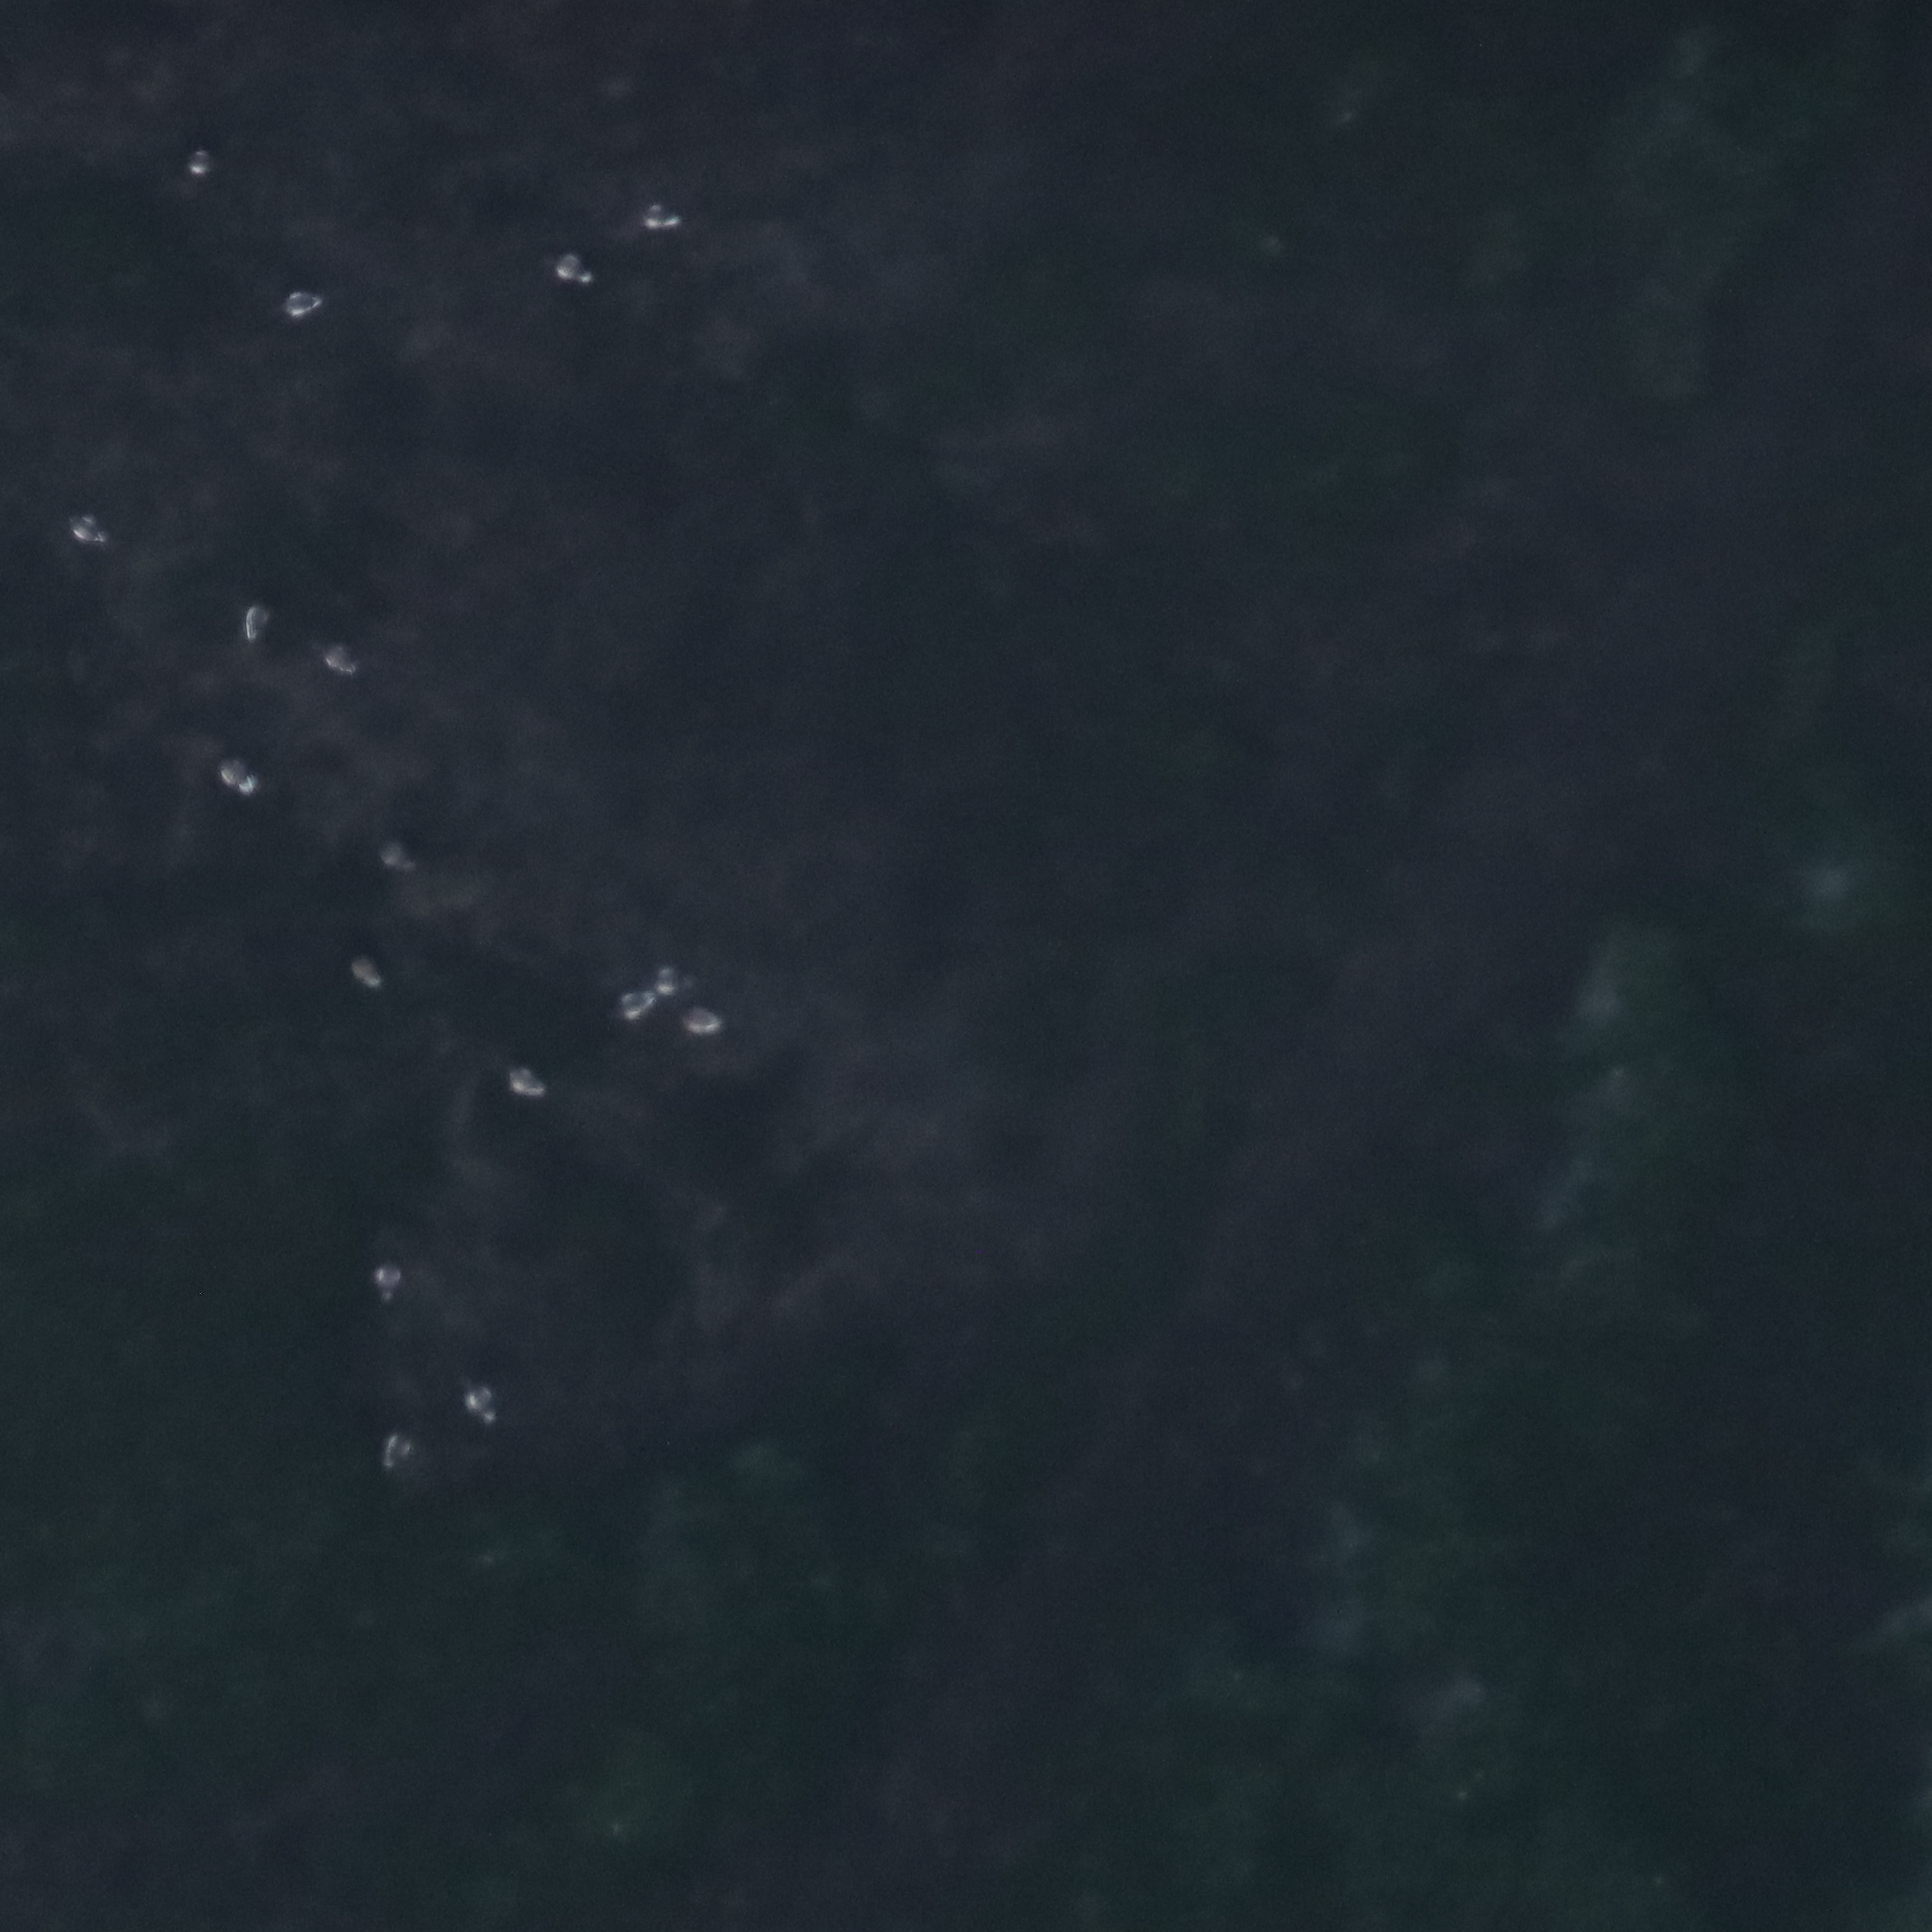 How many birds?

17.